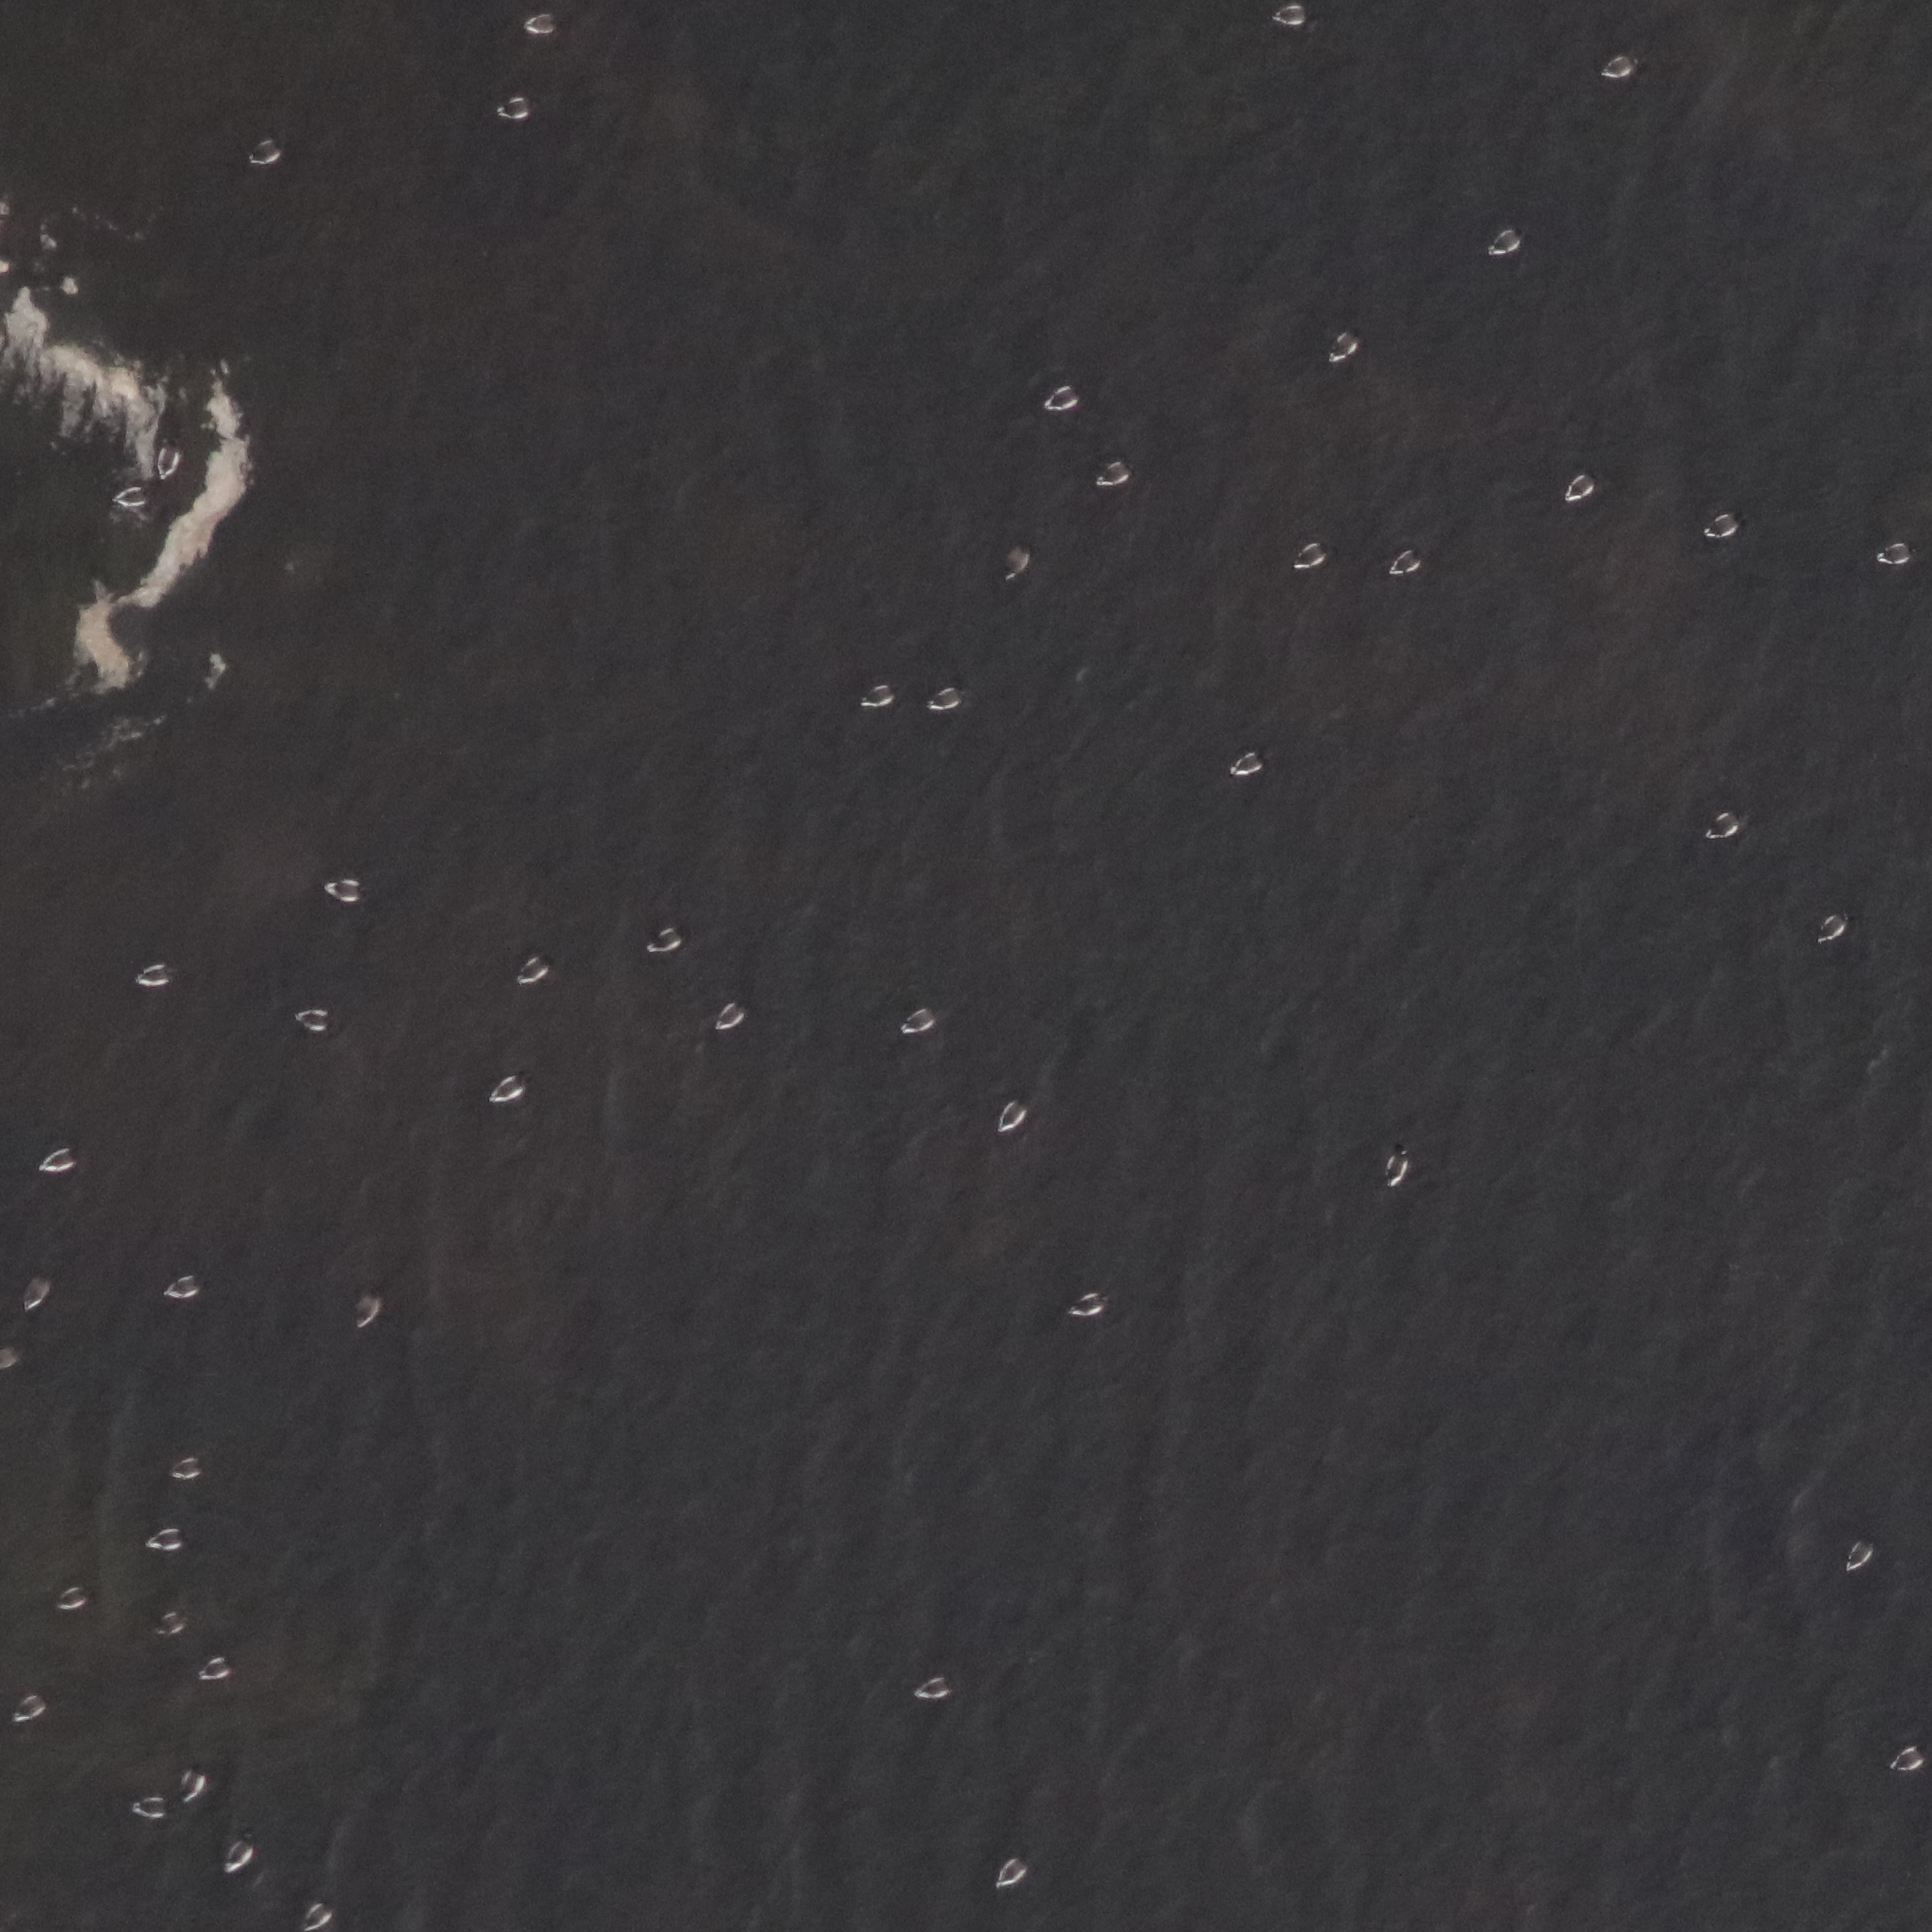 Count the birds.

52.